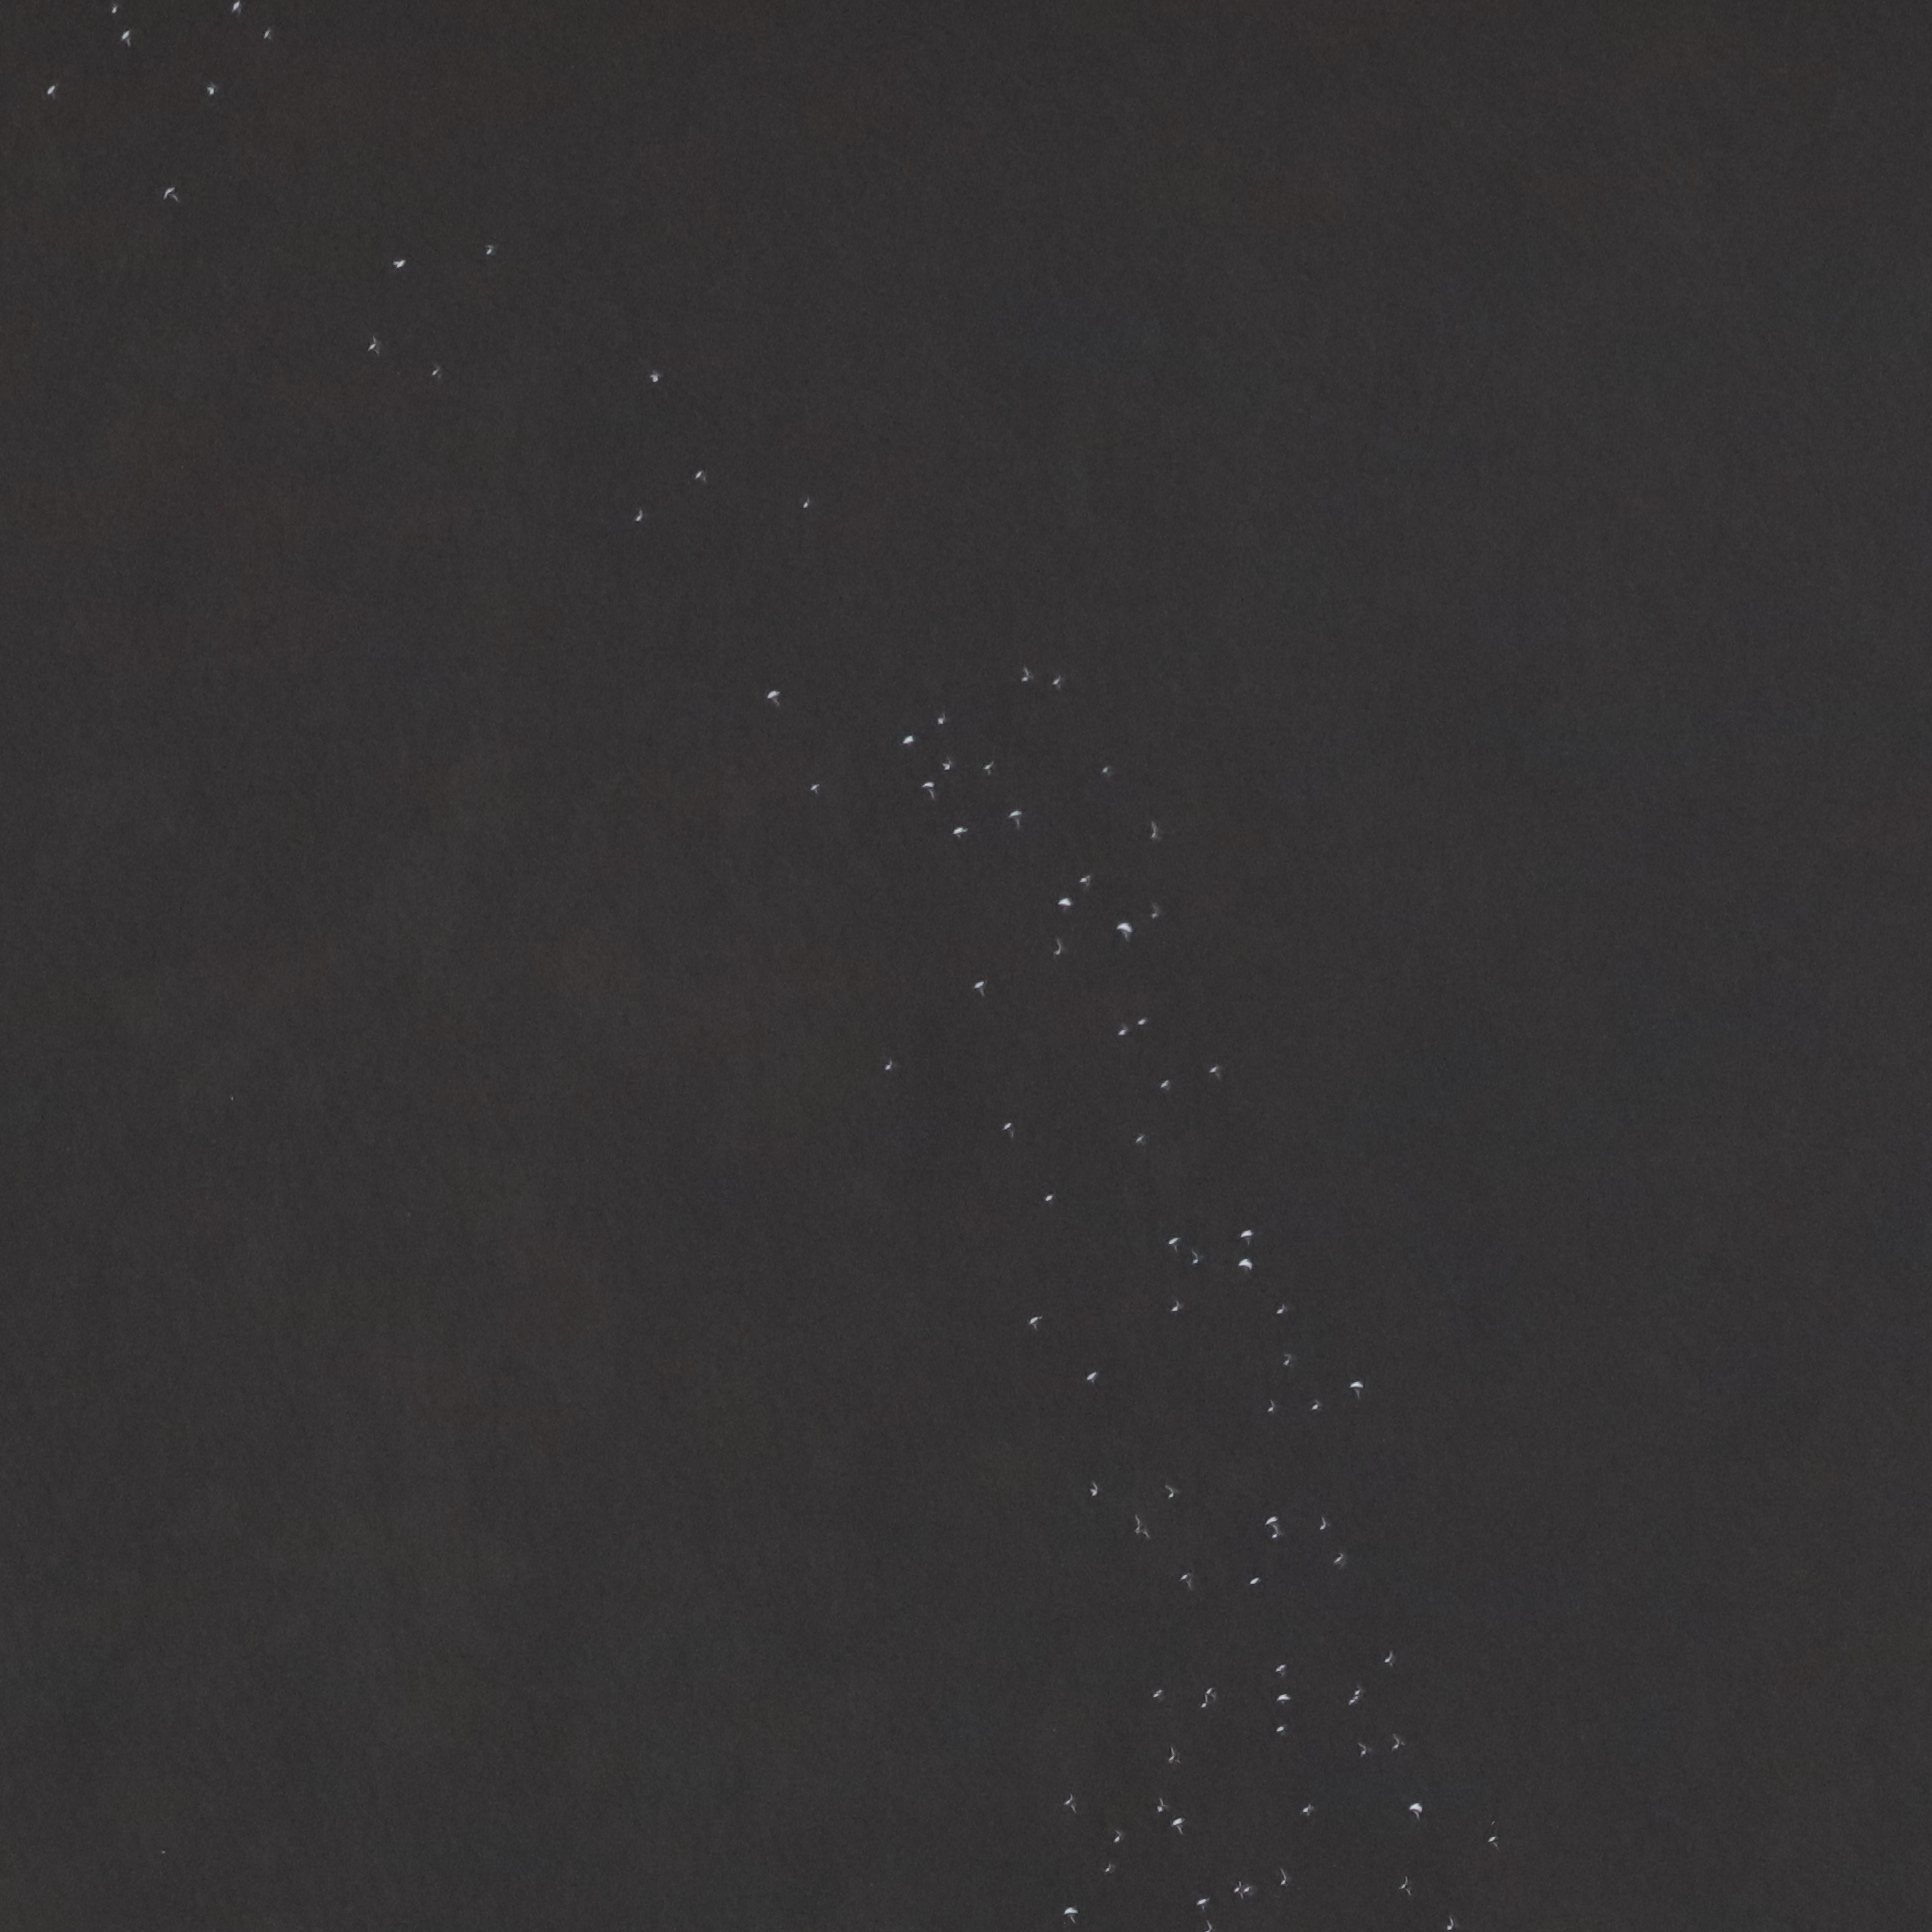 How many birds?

89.